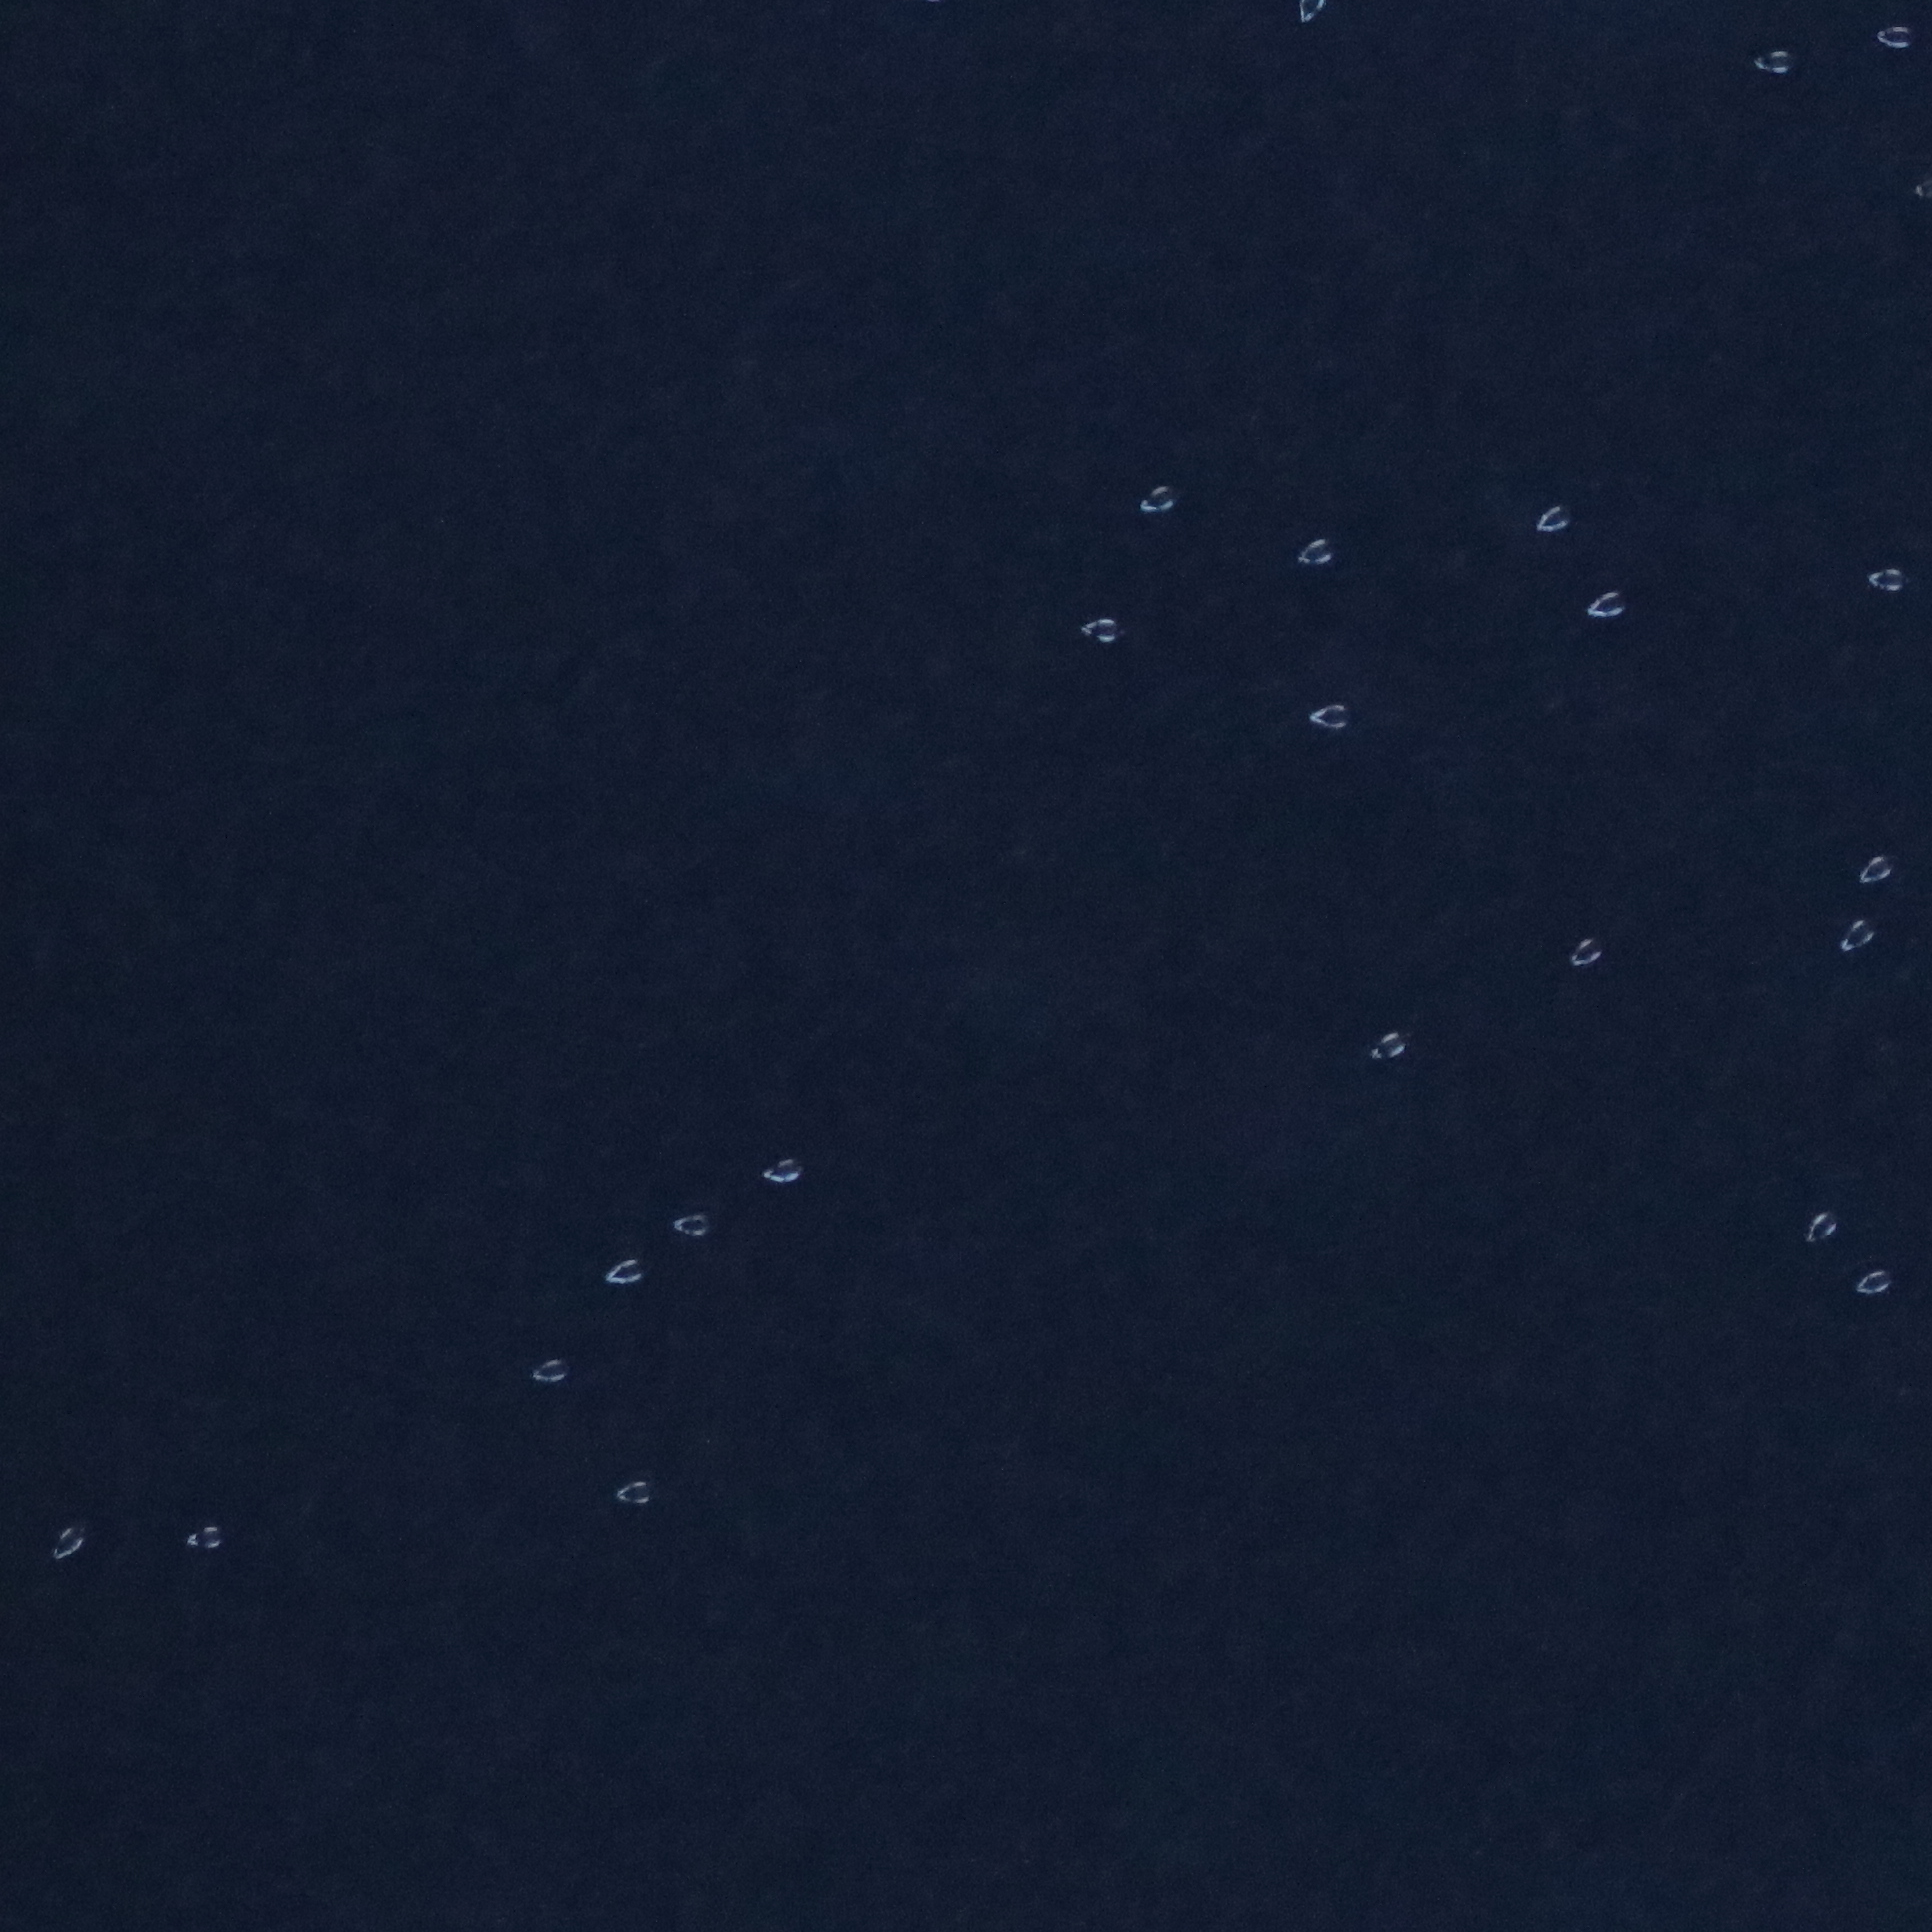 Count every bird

24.